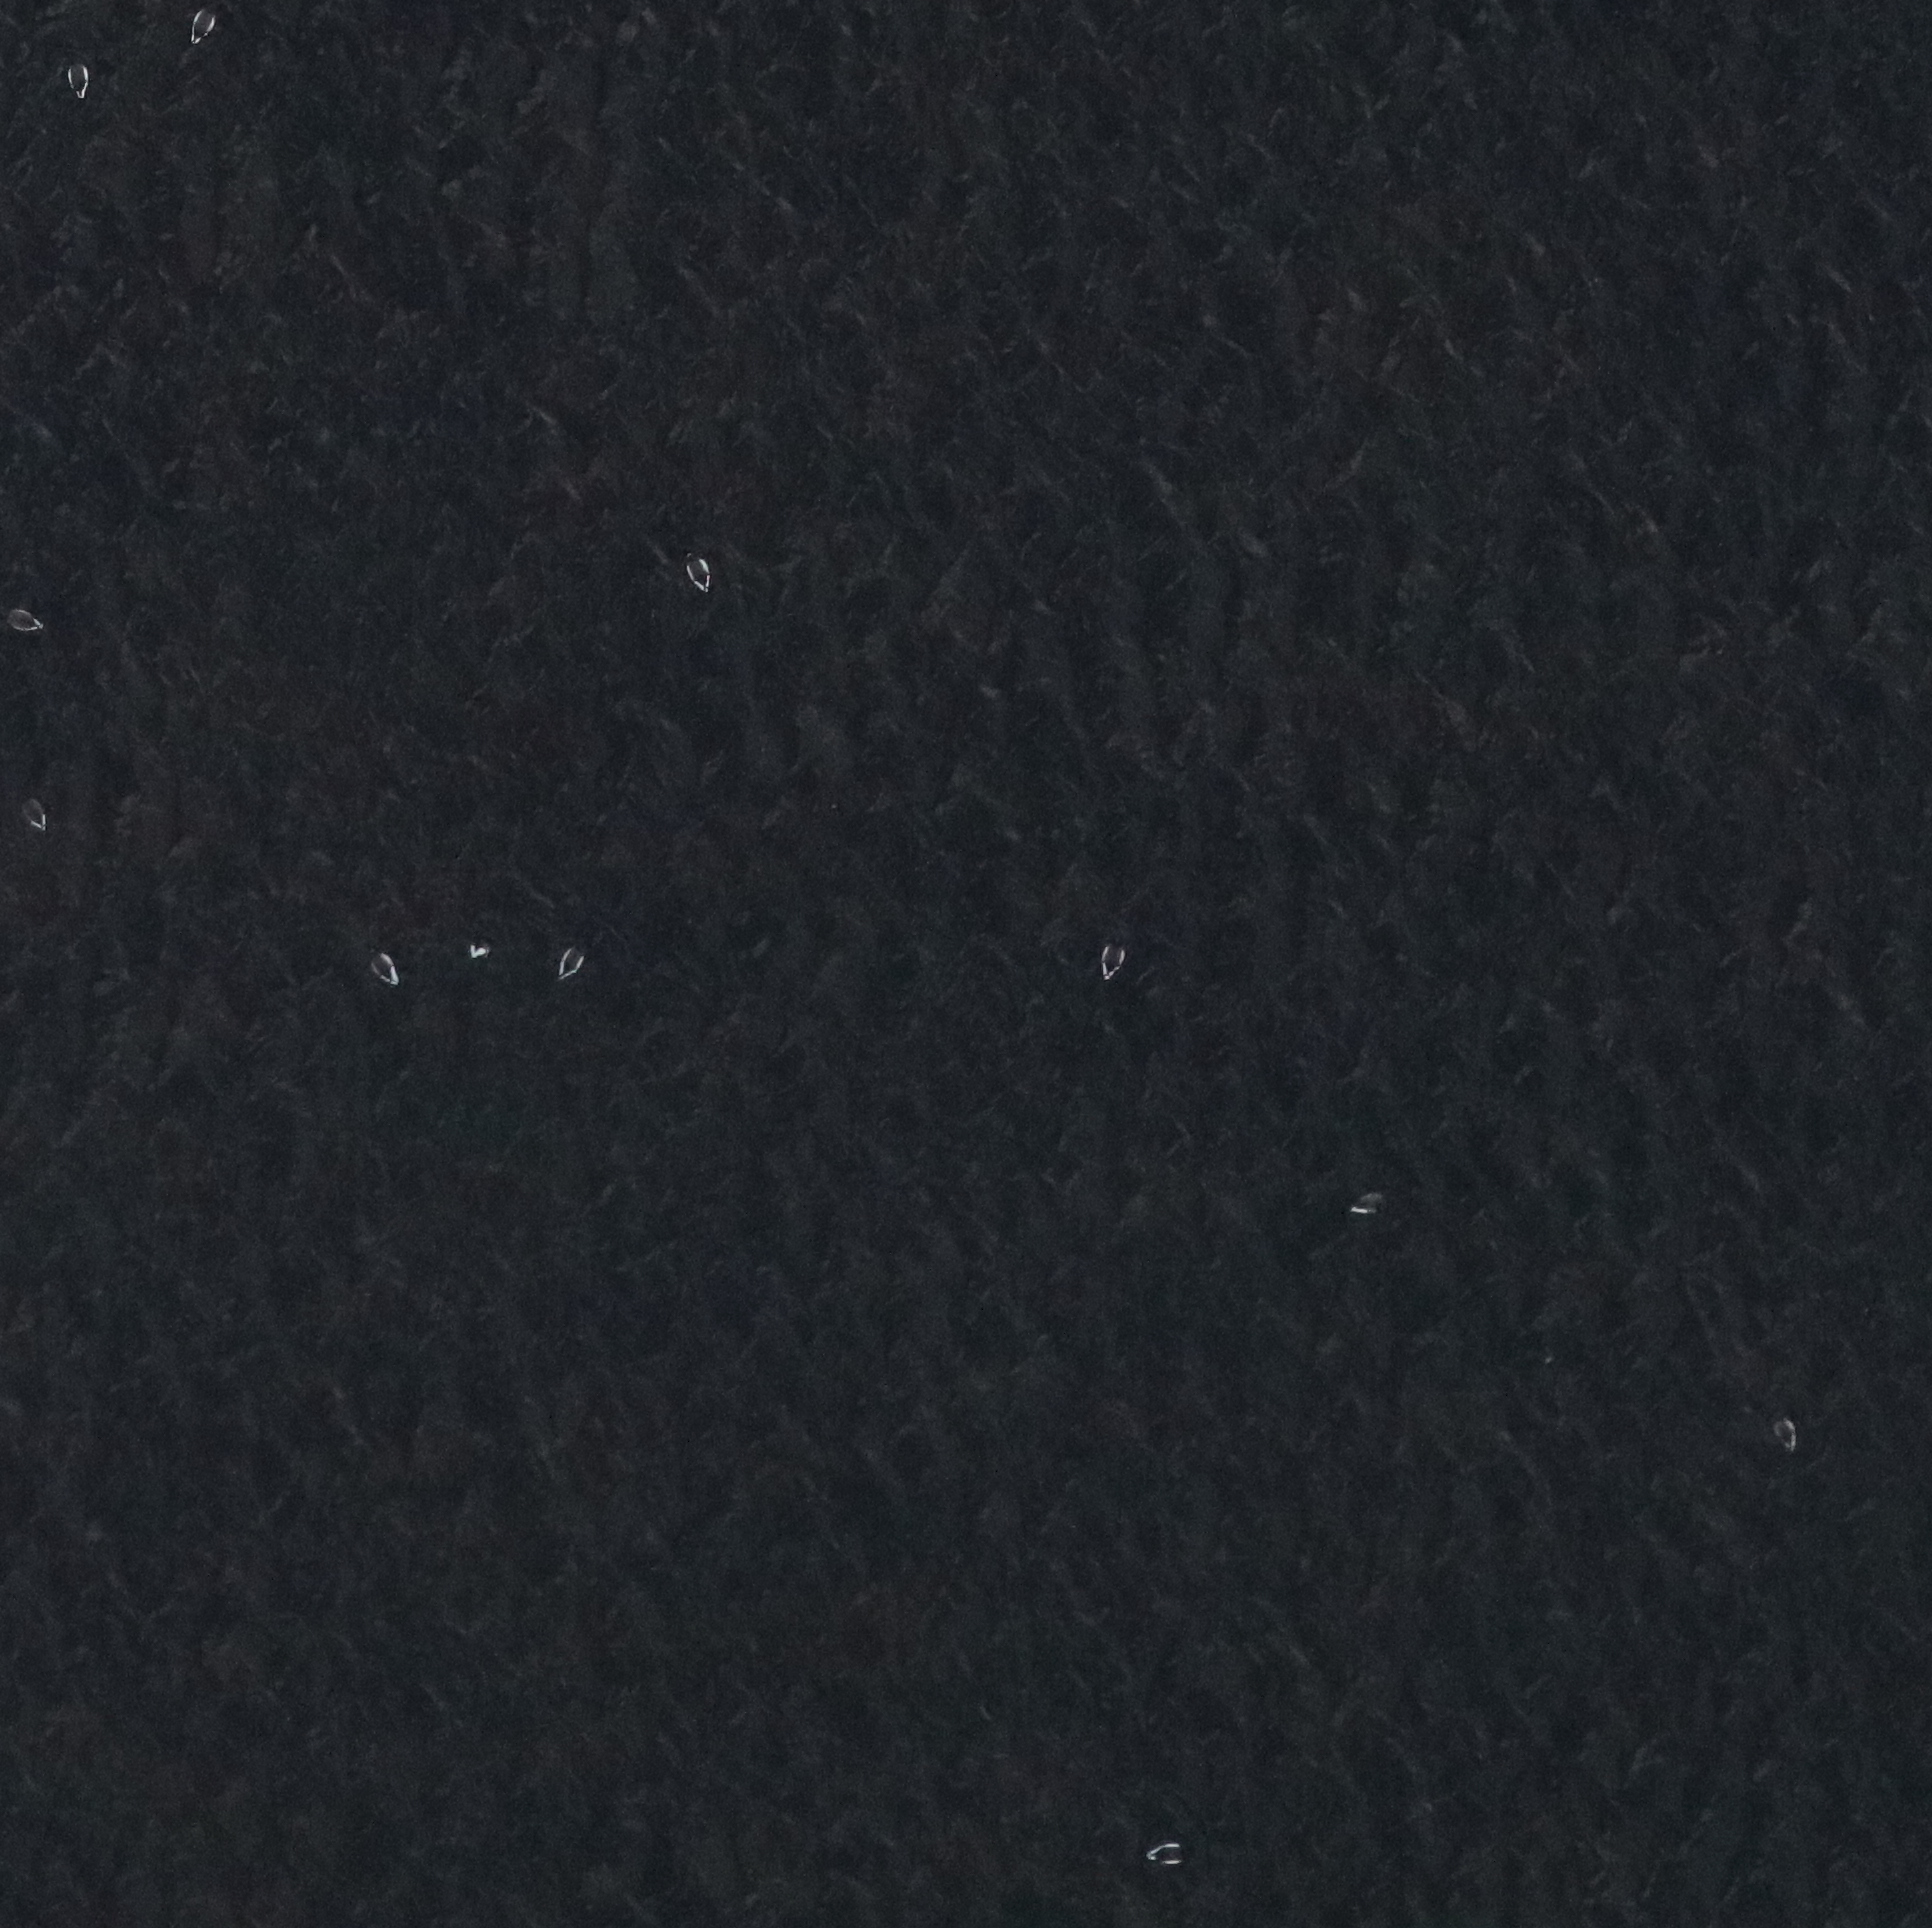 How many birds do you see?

12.